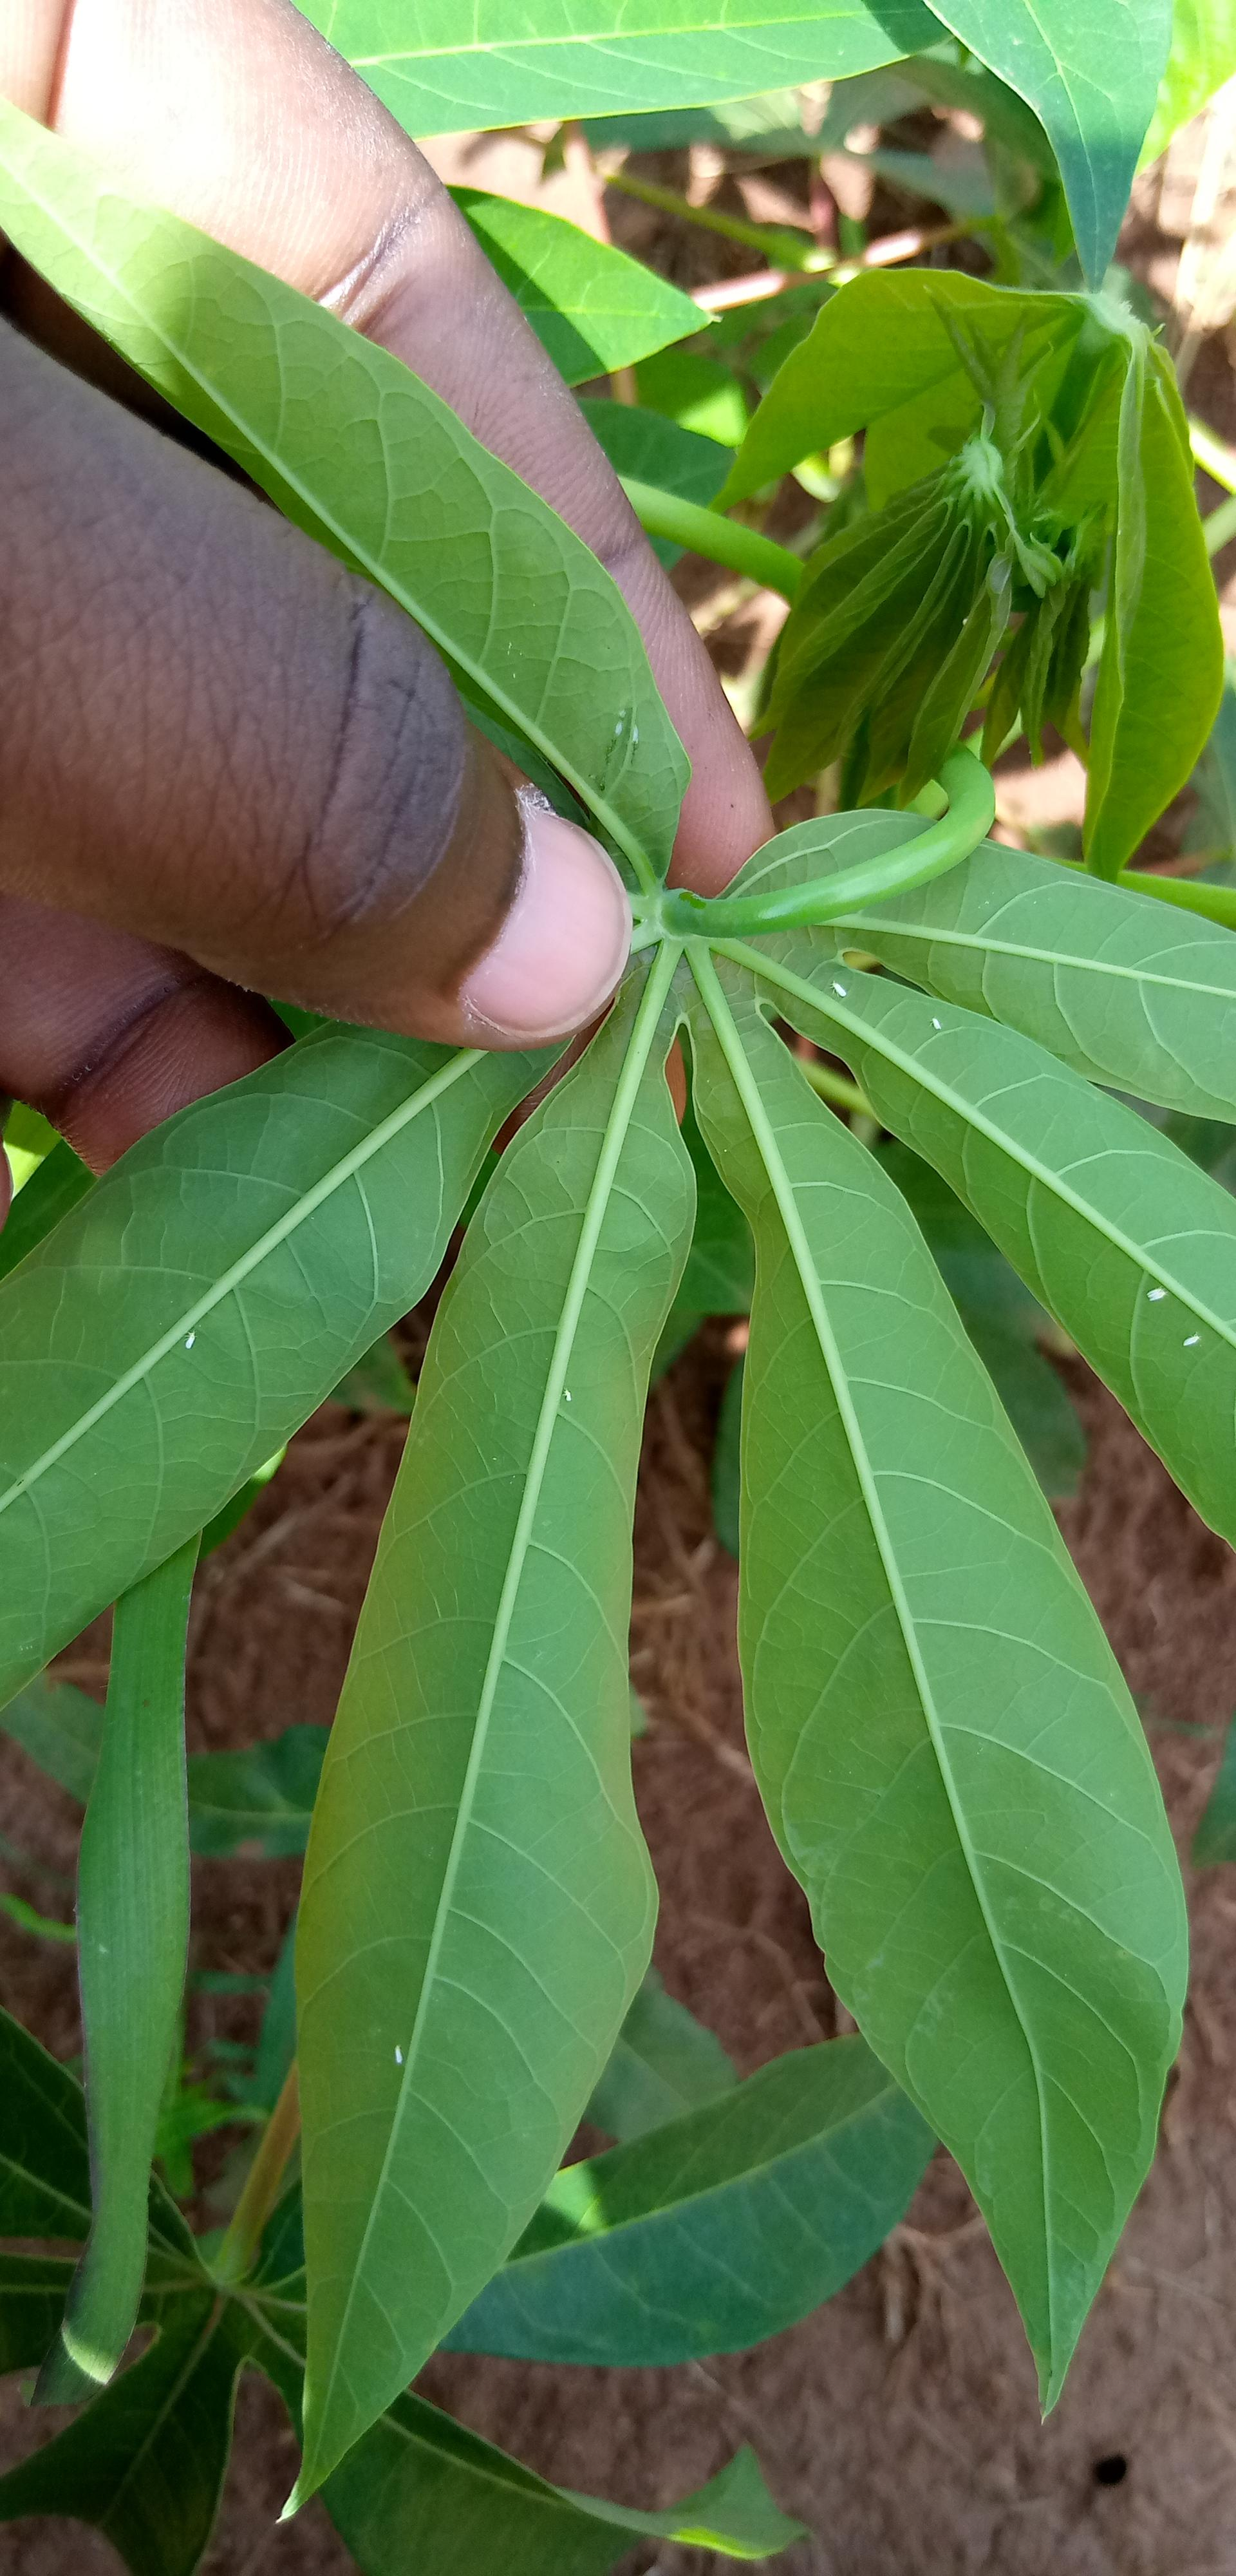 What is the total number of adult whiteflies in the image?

7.